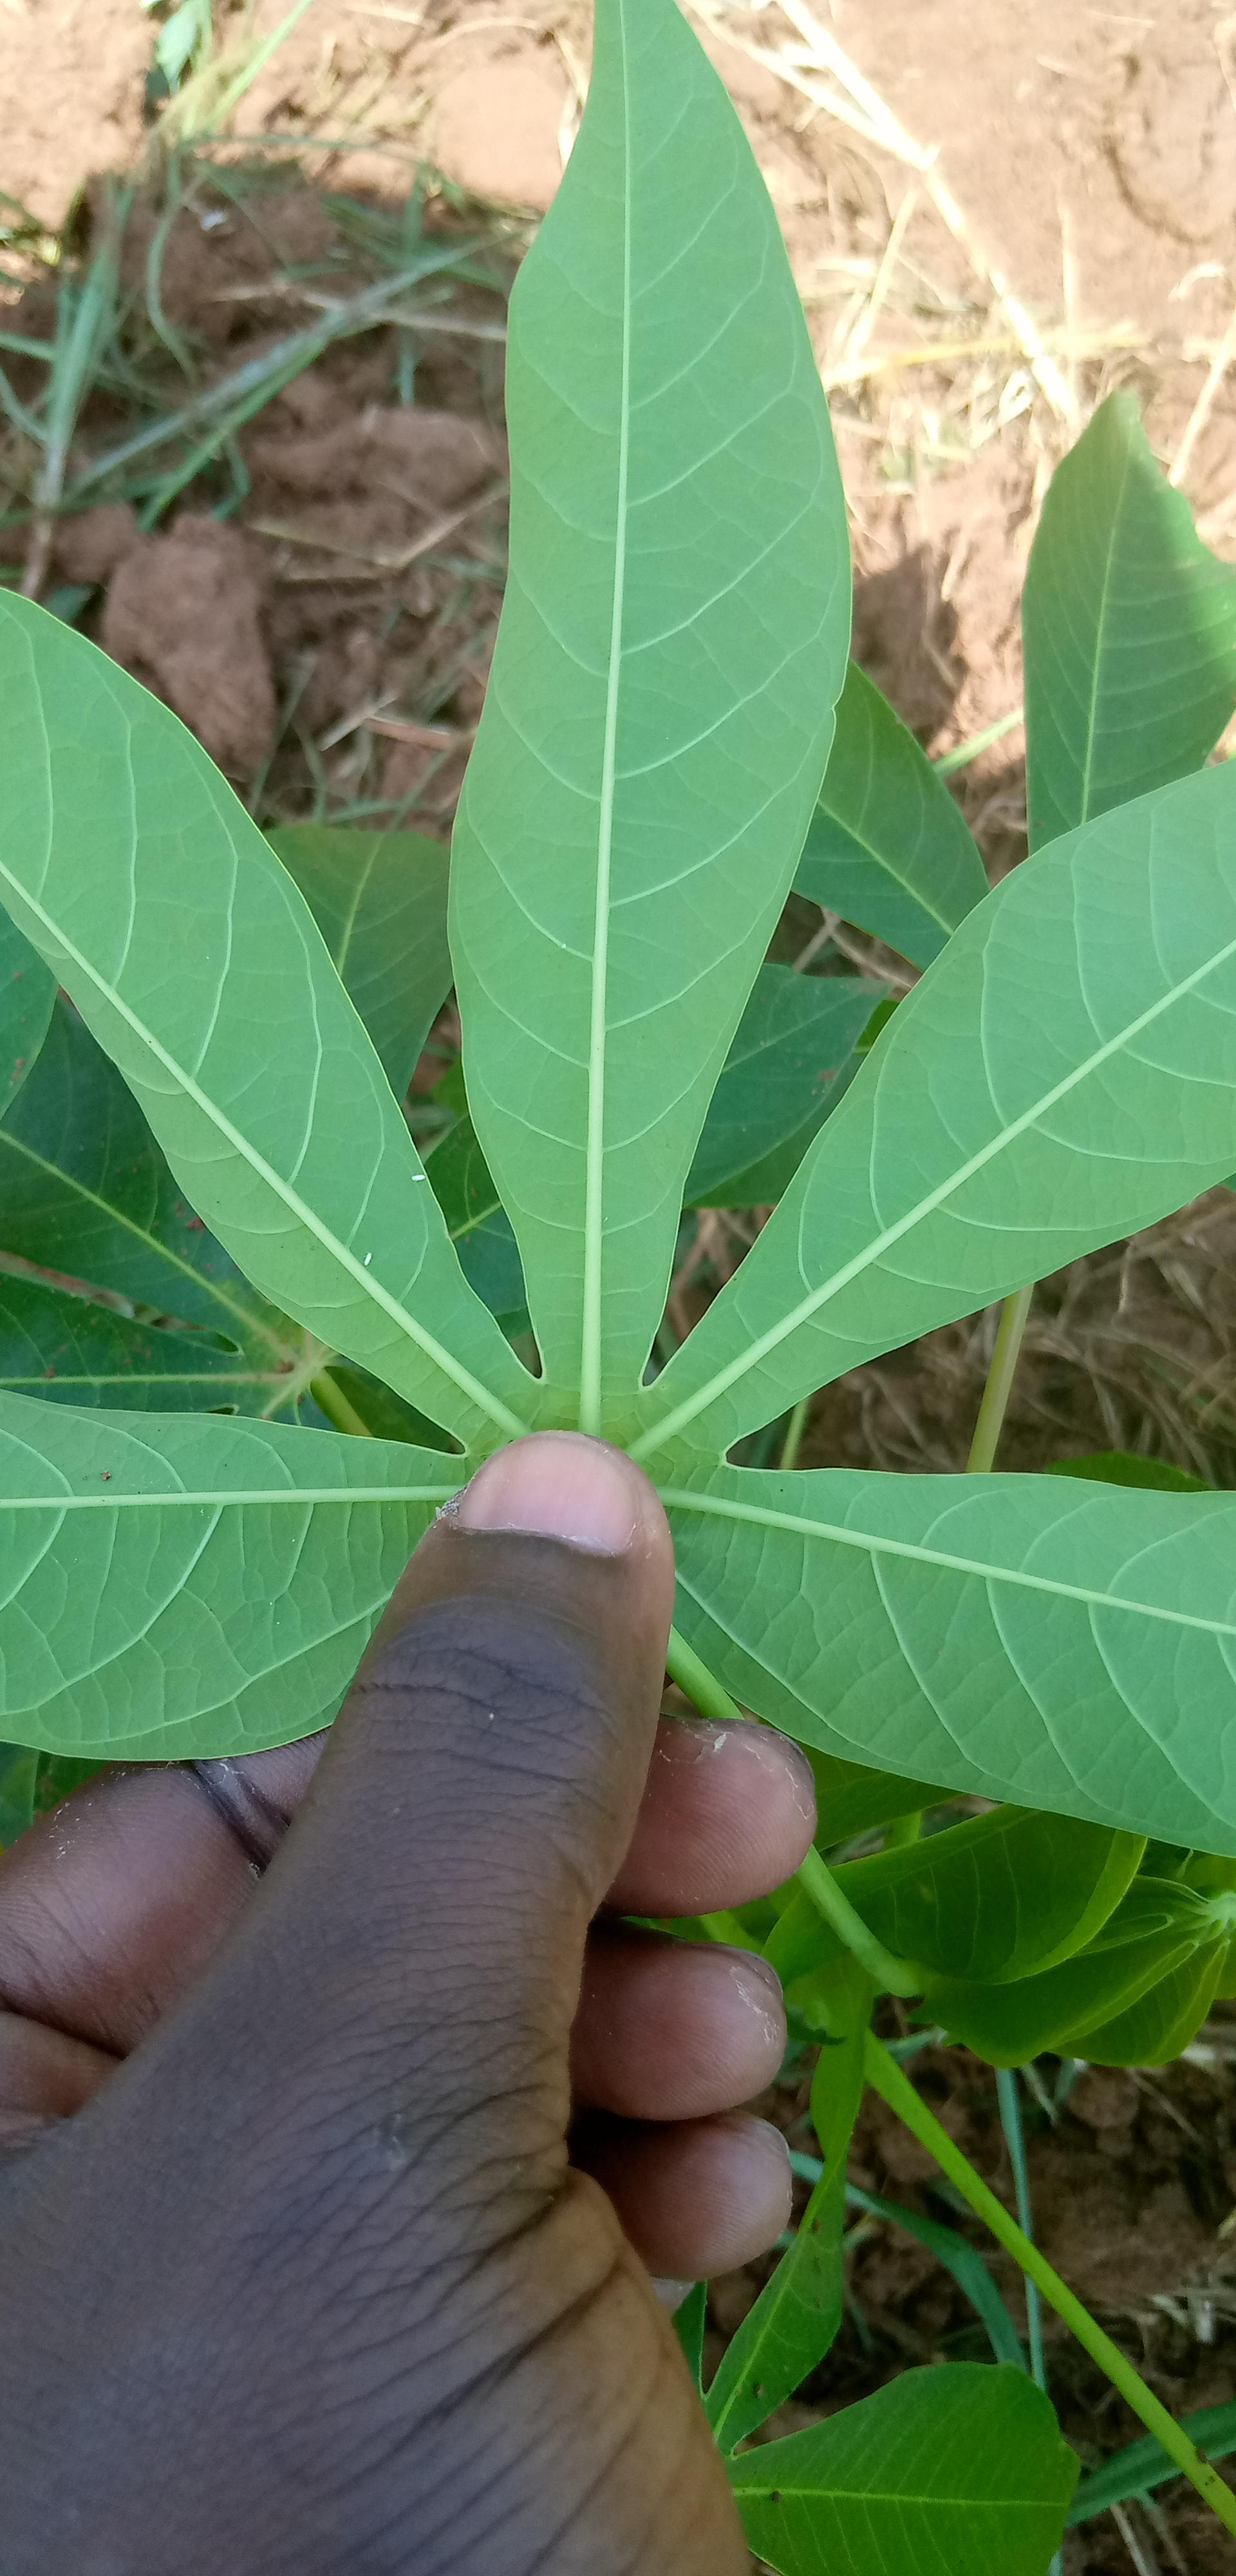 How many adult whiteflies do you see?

2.